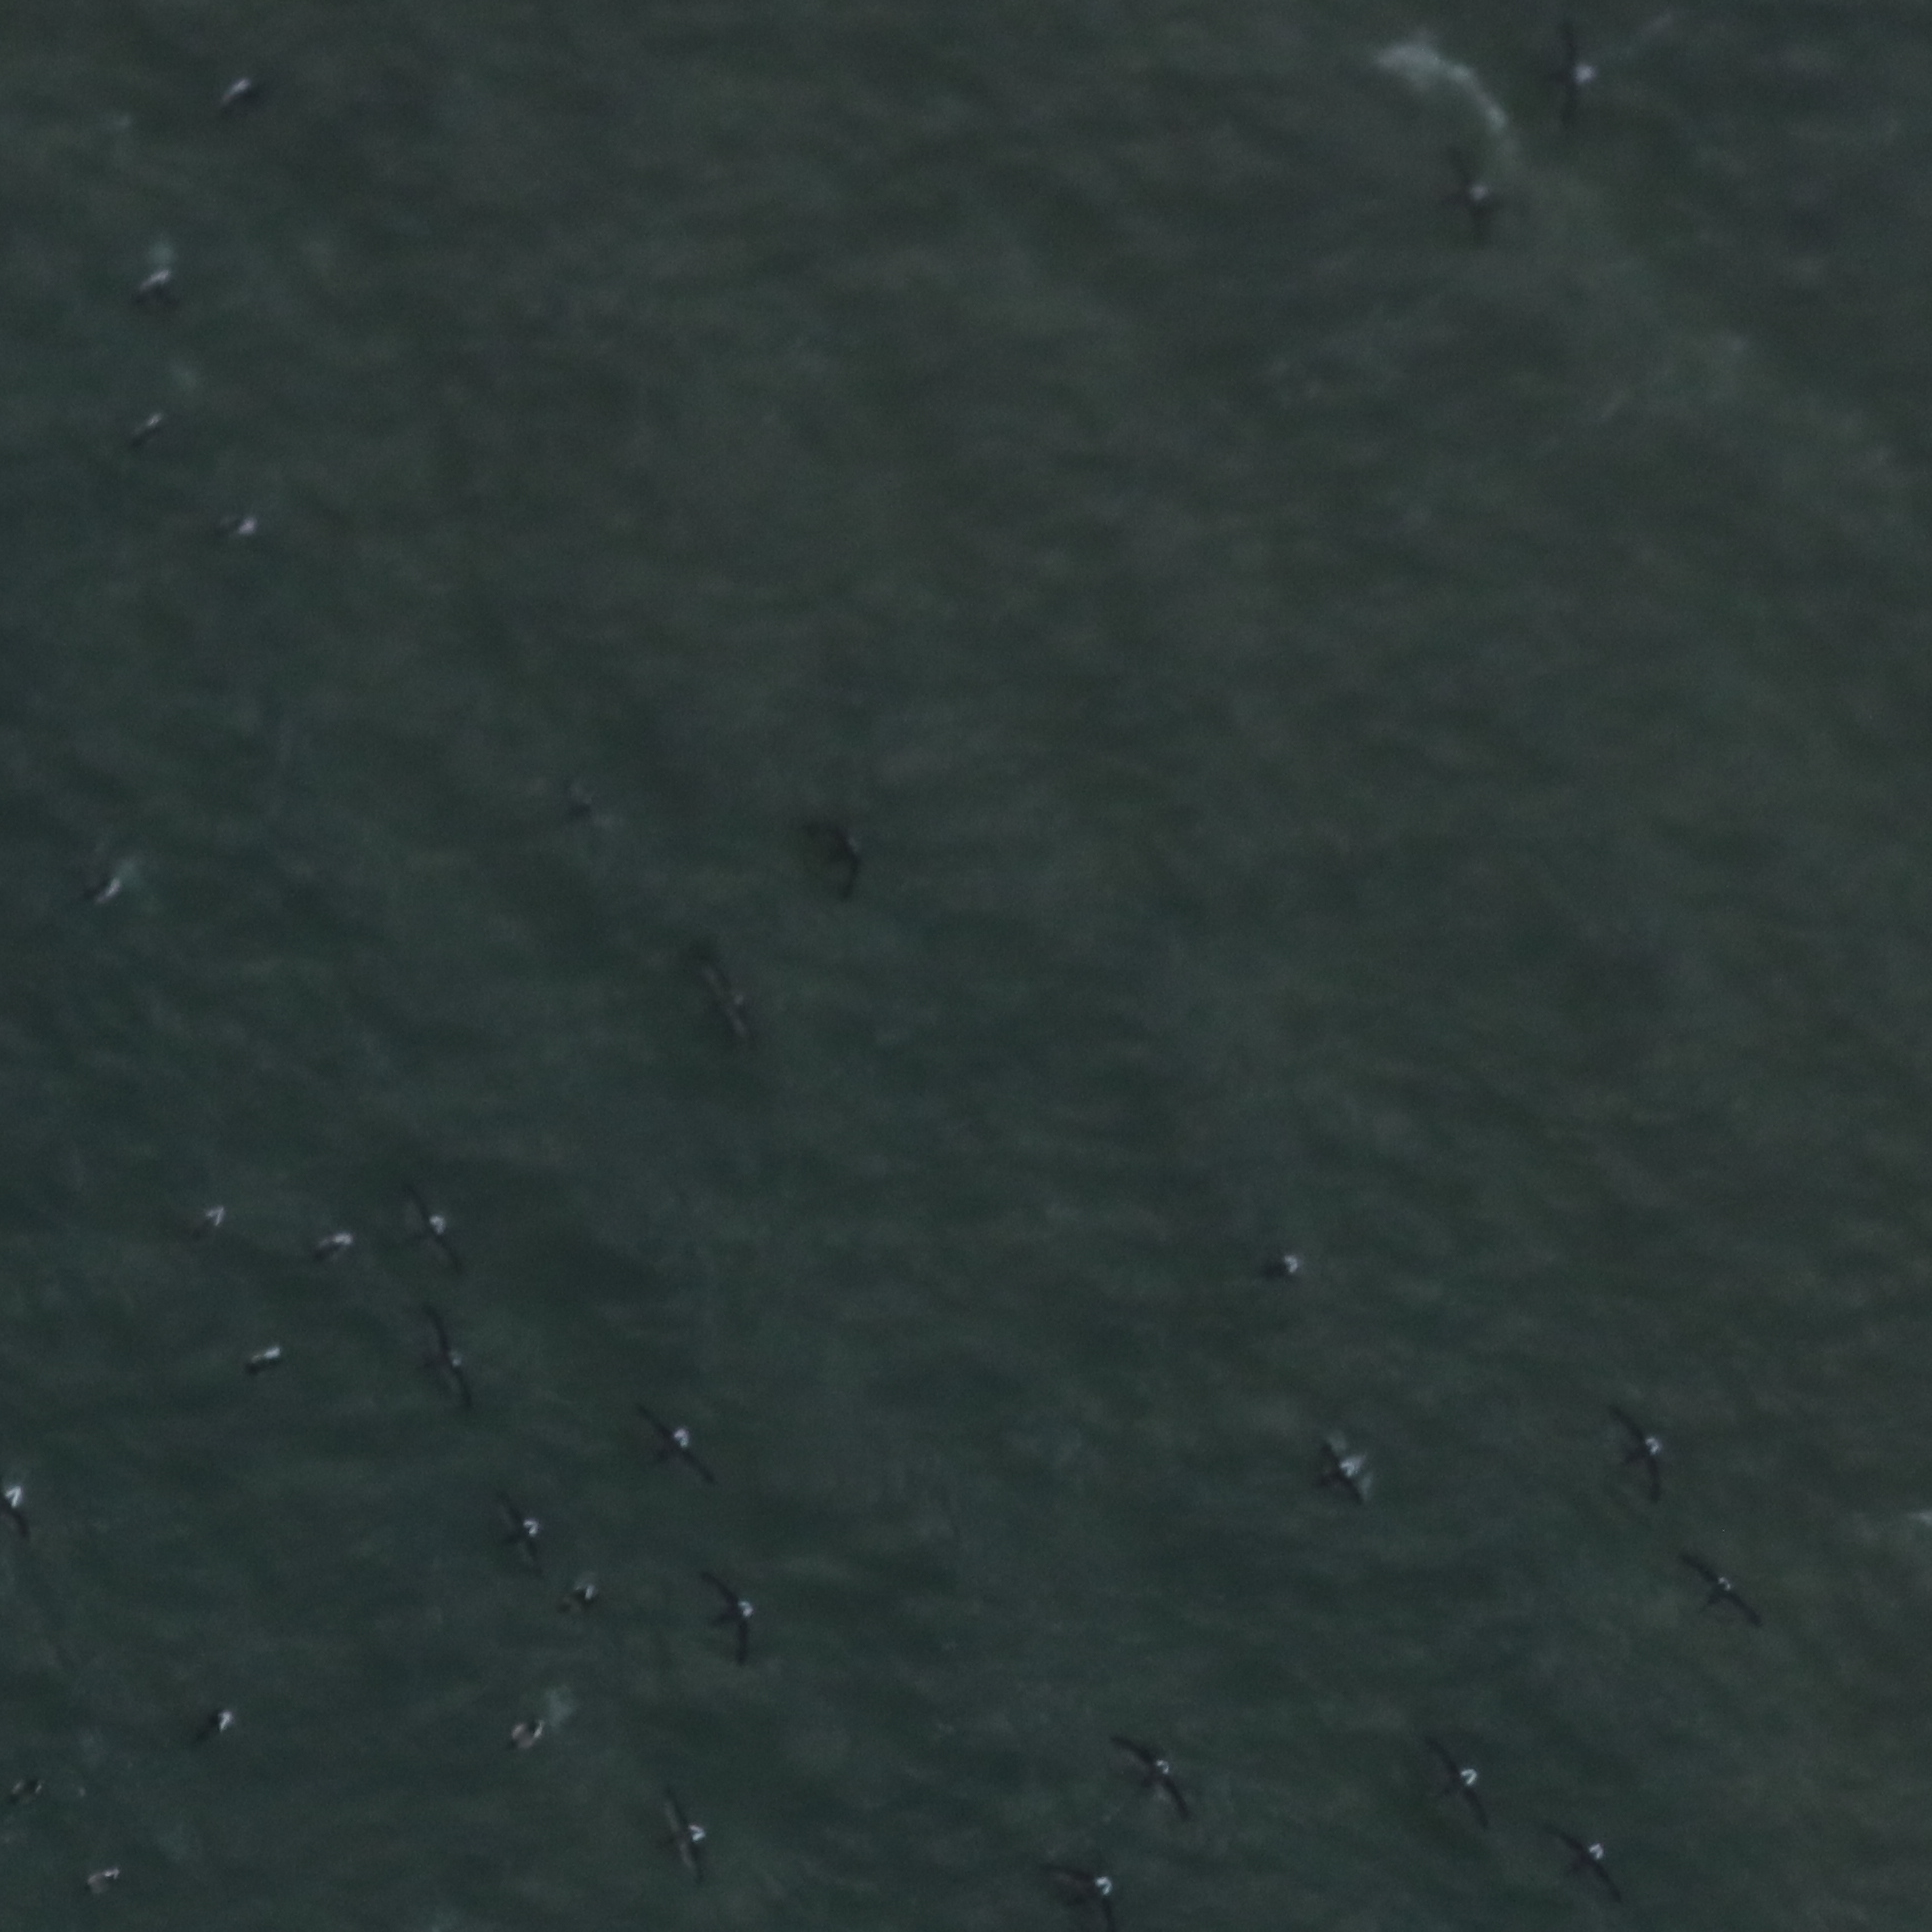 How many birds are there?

33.